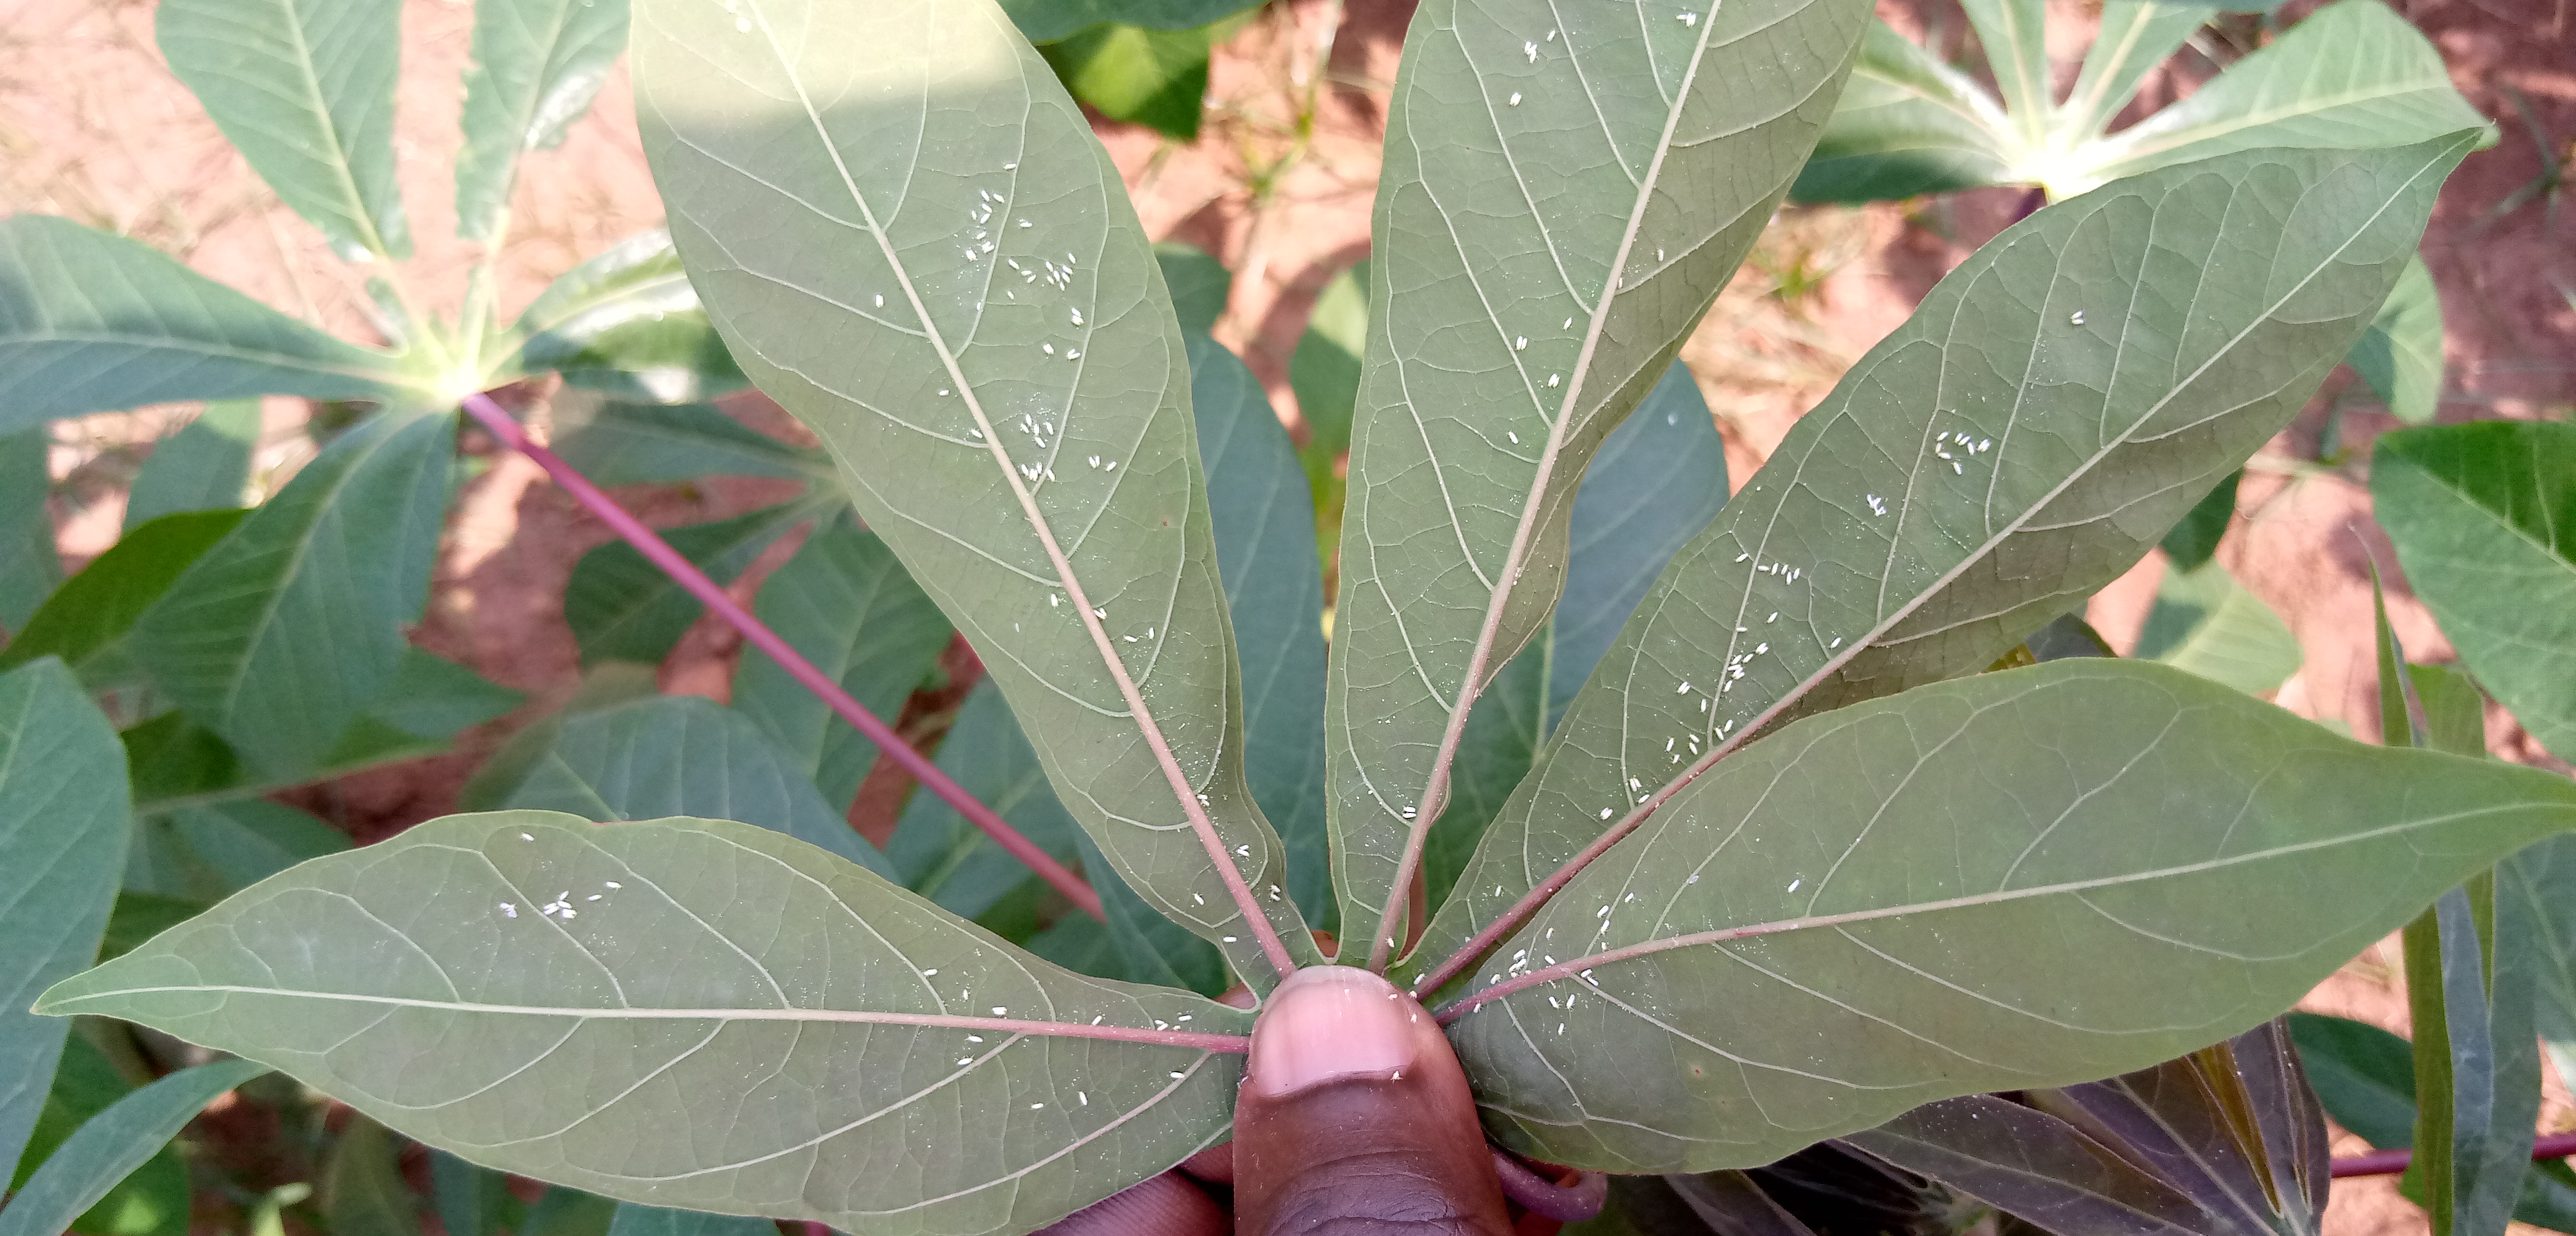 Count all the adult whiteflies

114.